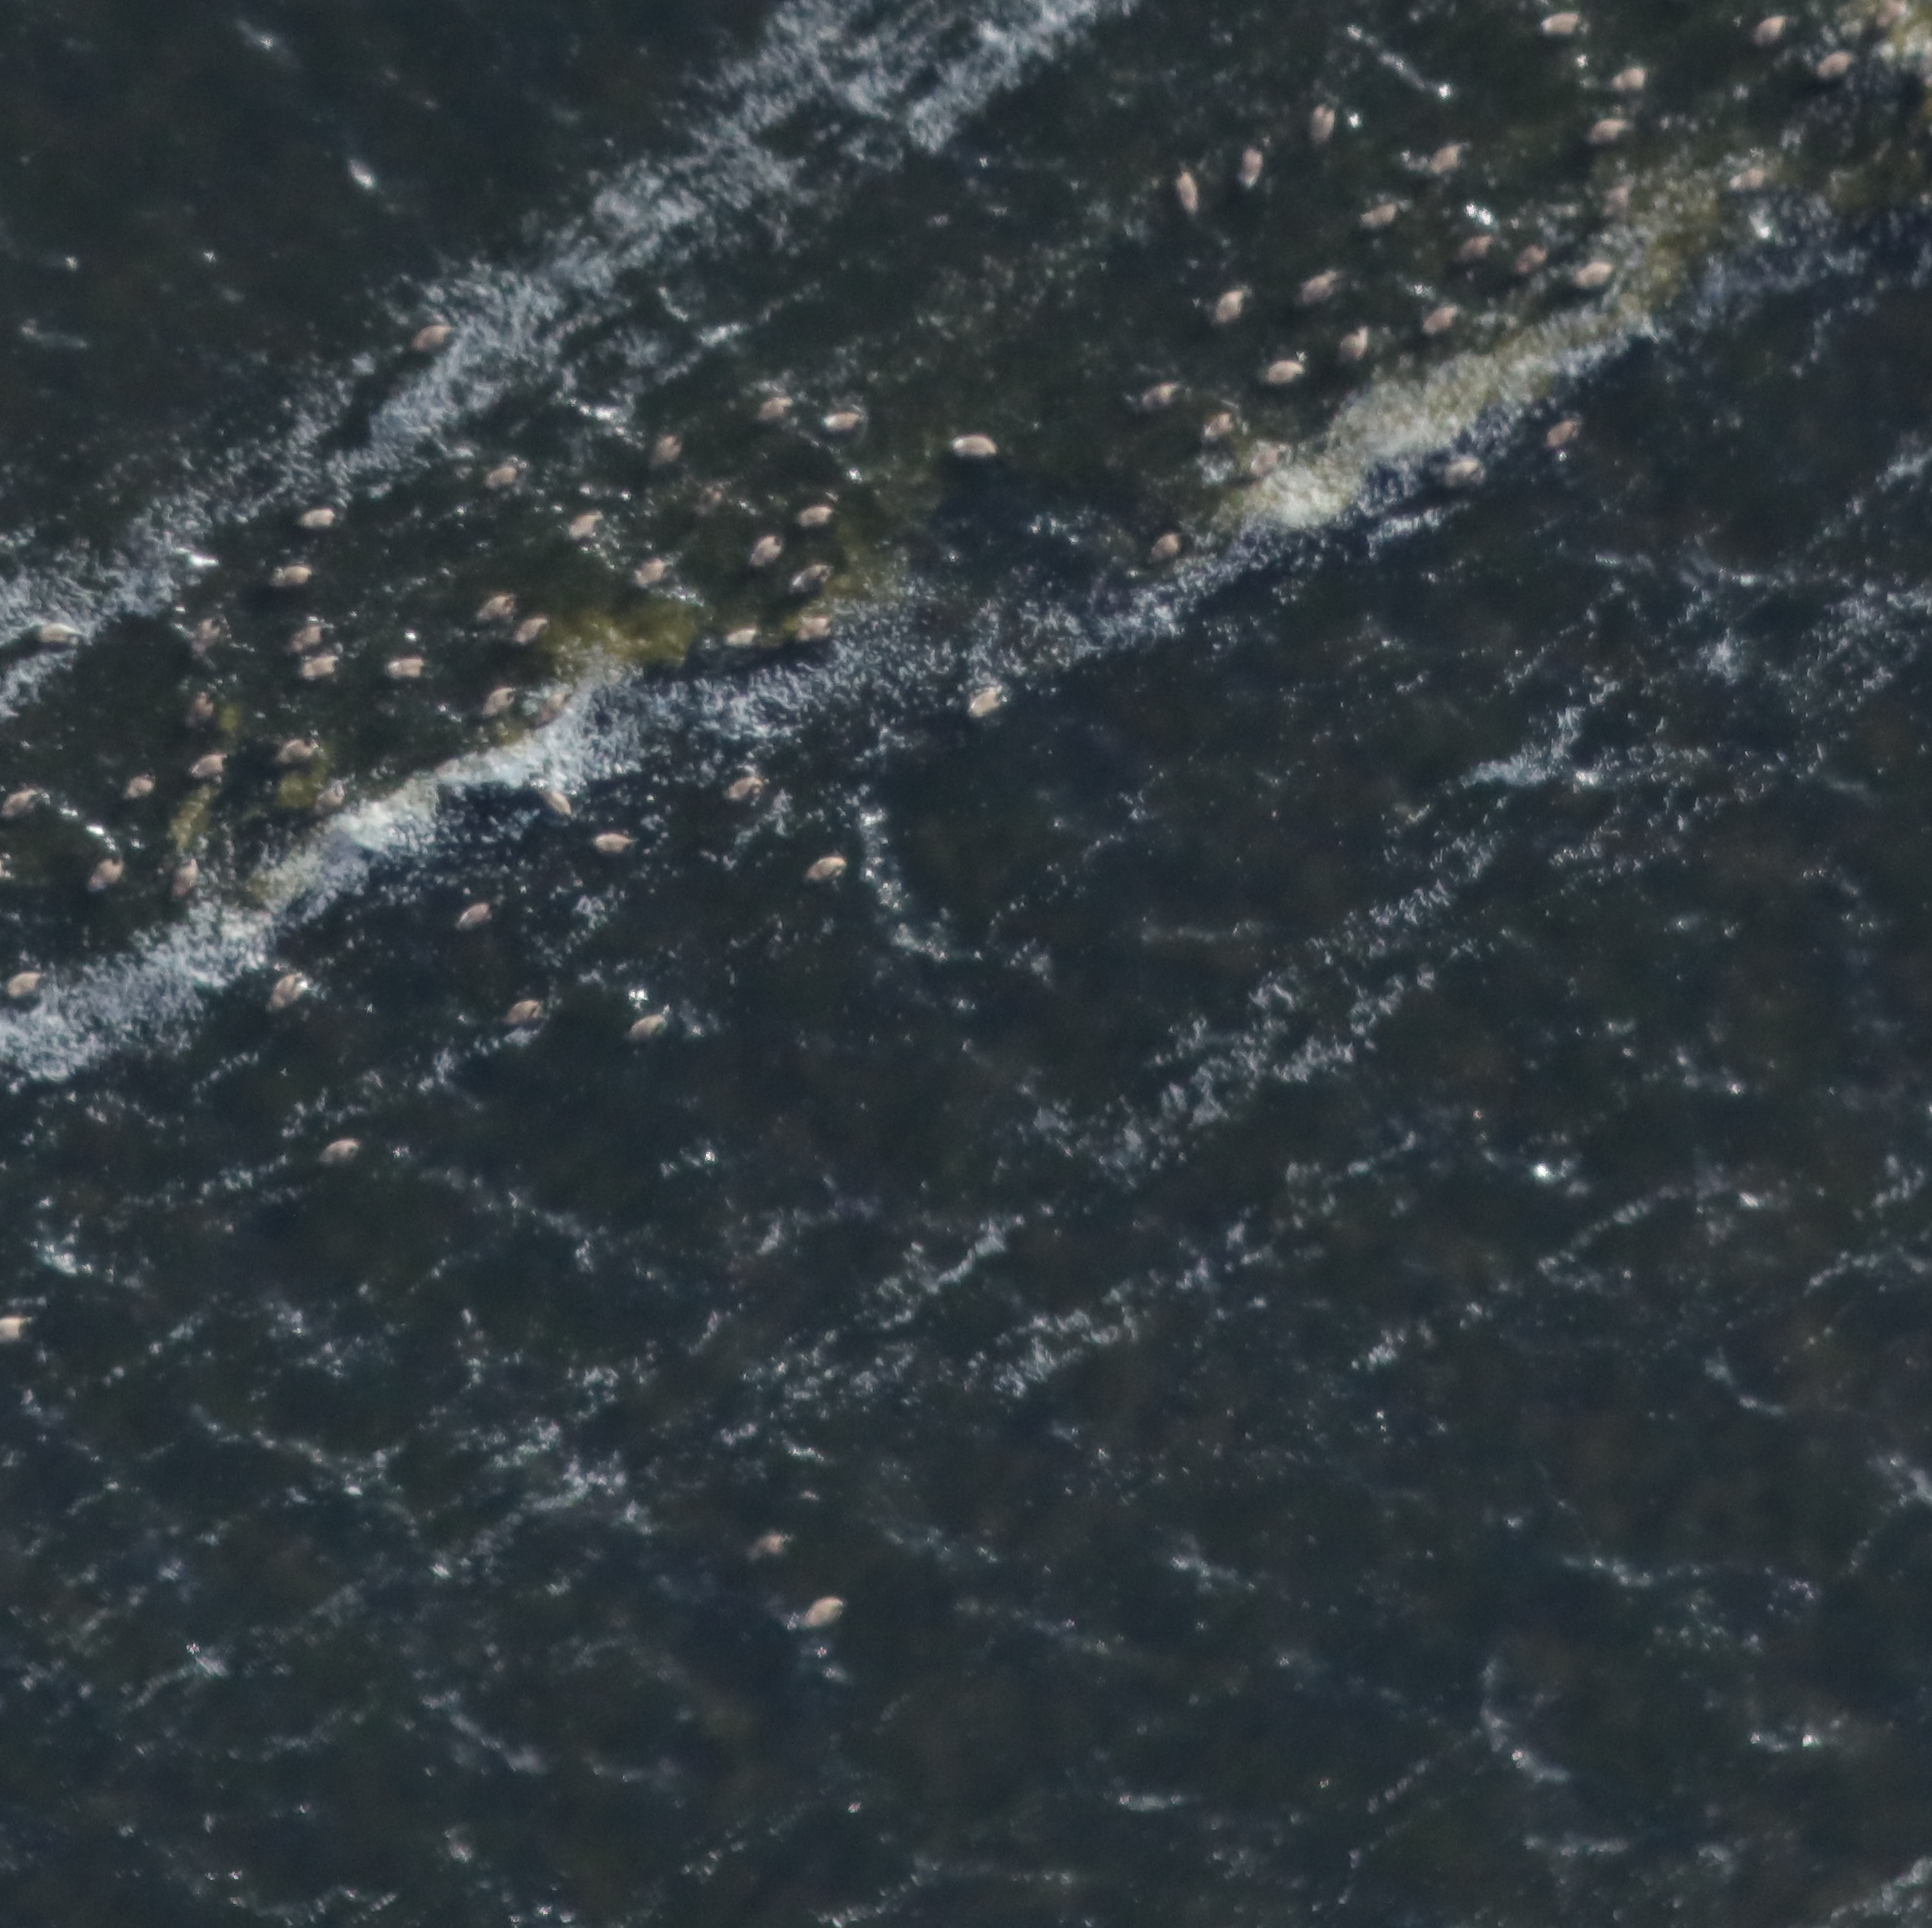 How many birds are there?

73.